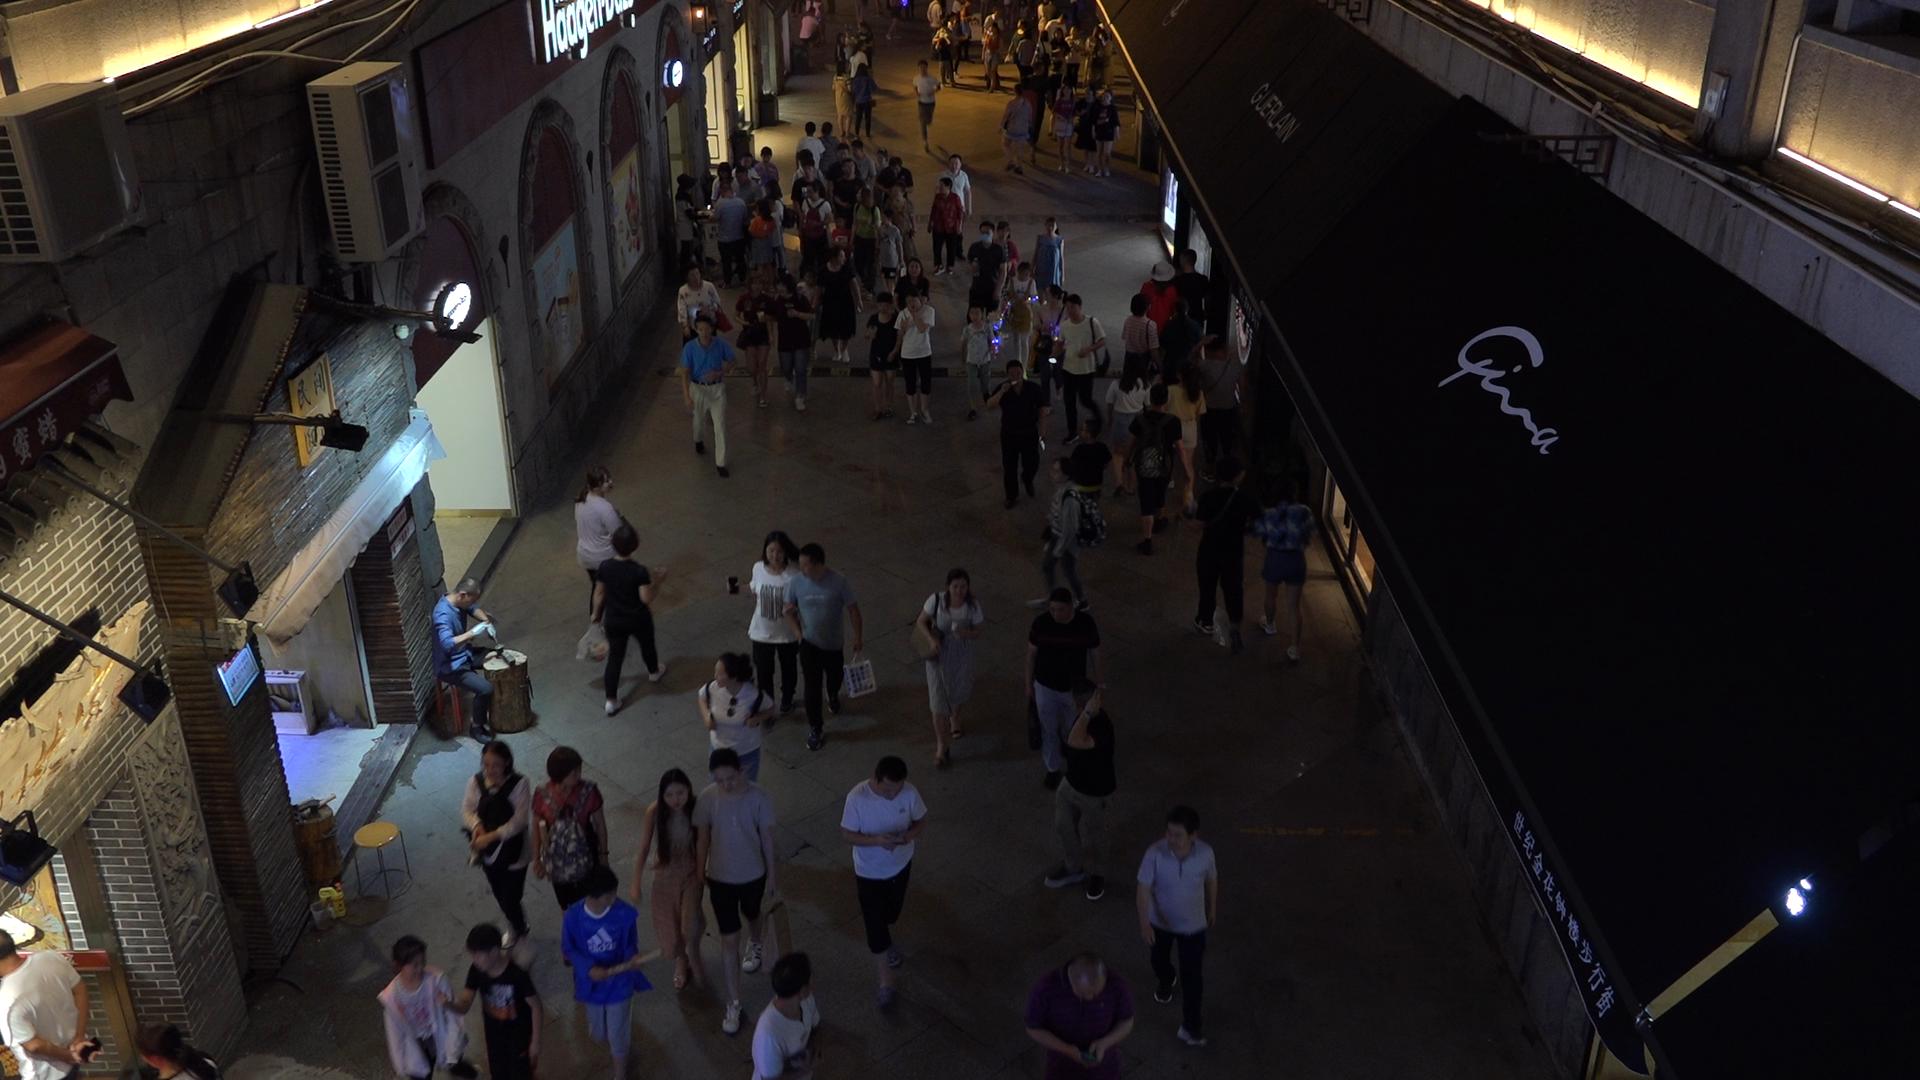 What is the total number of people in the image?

101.